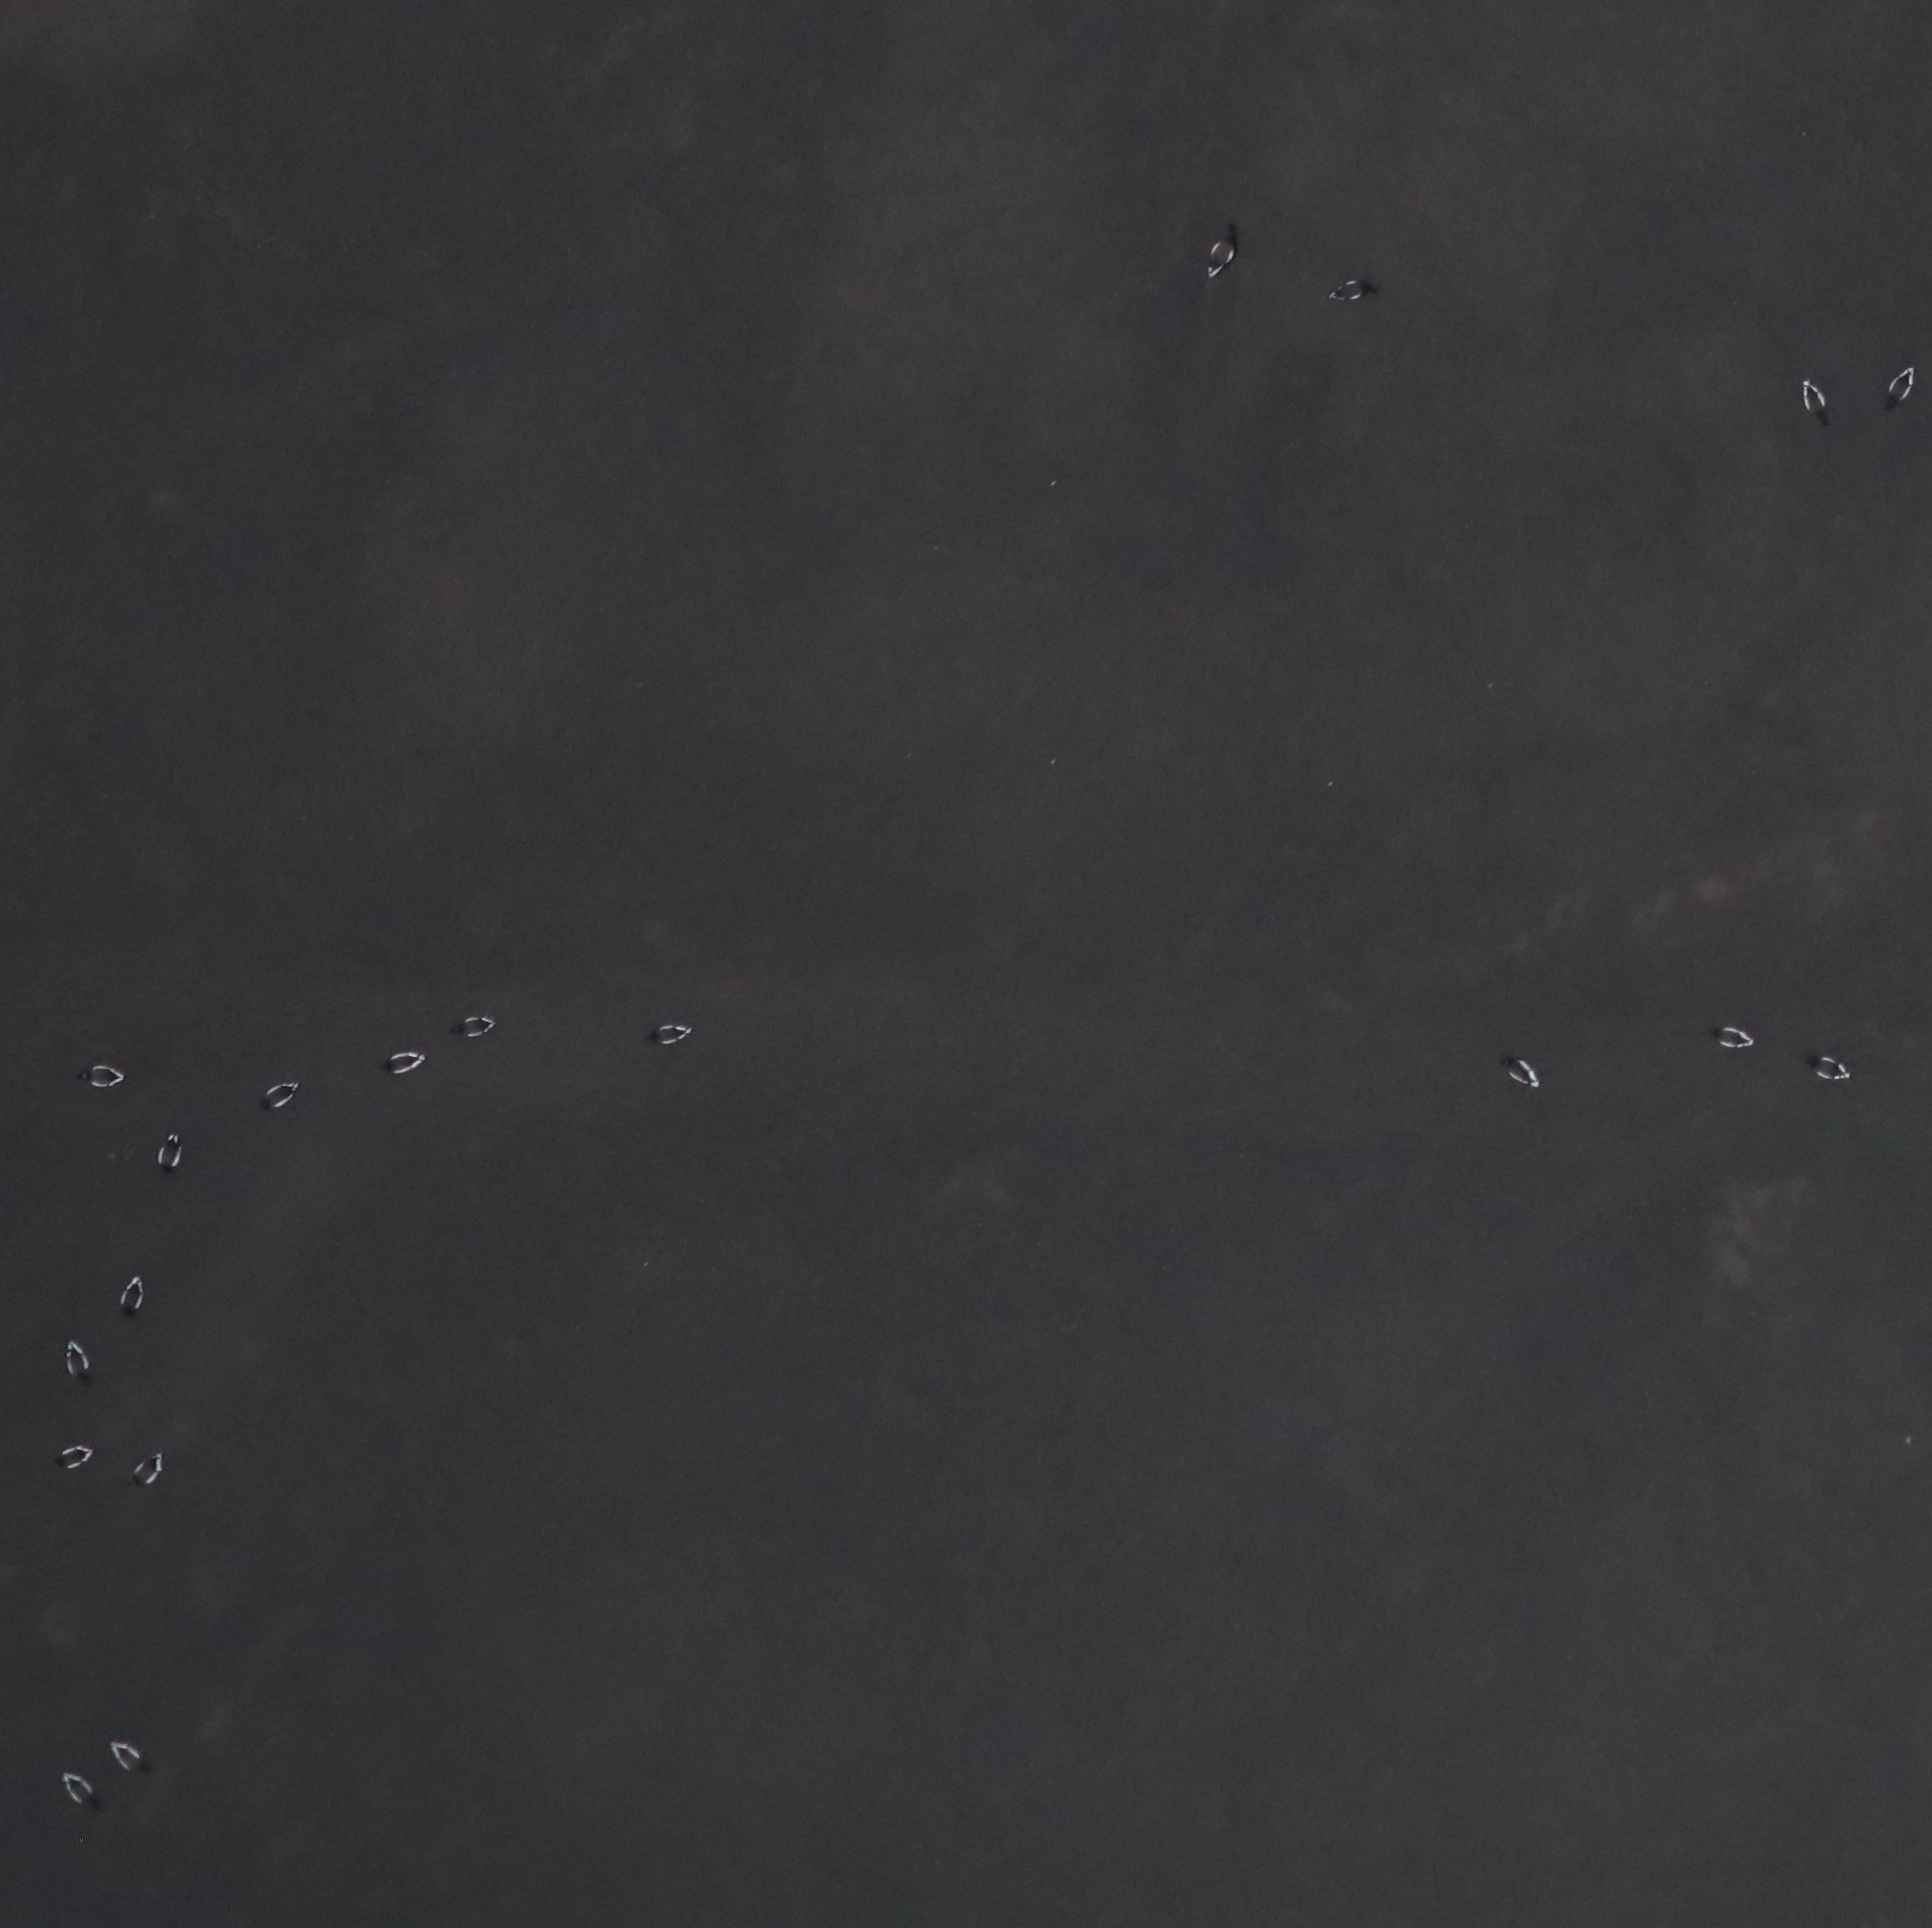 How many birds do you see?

19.